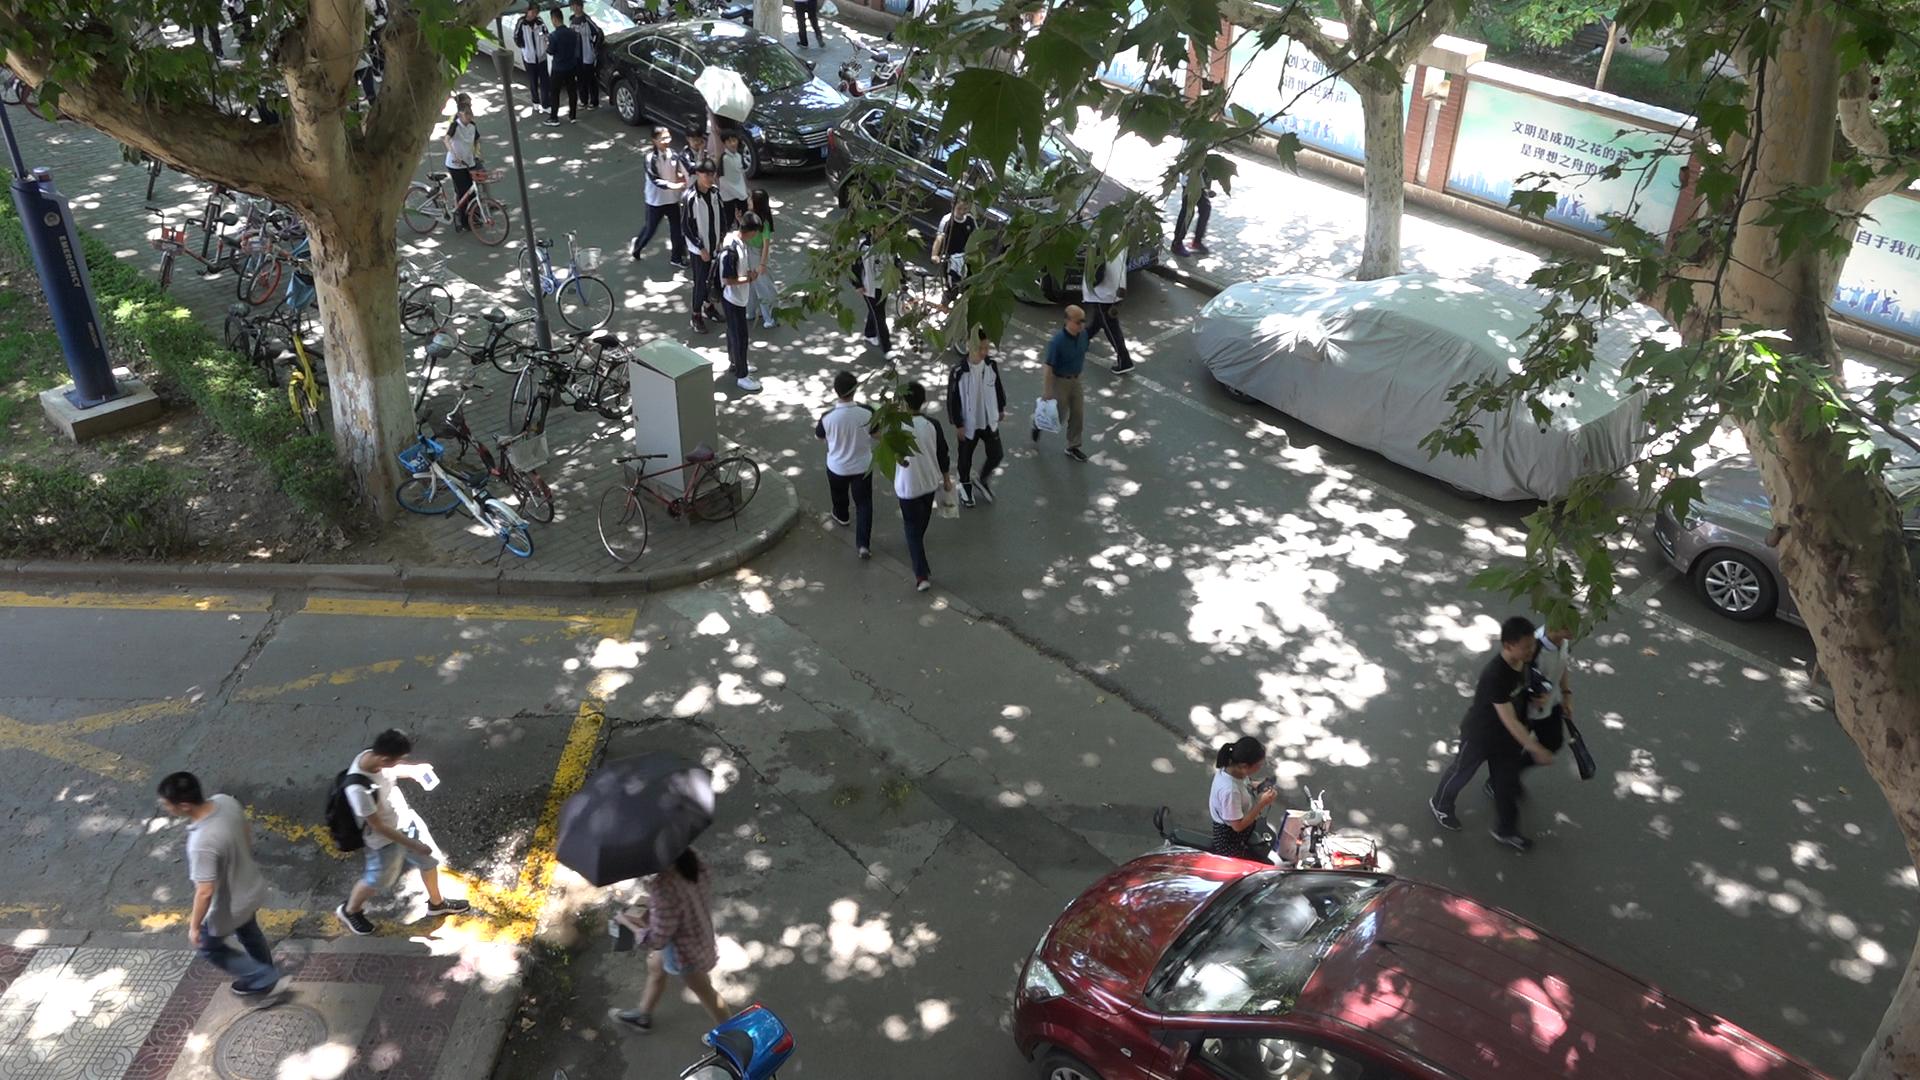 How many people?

25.